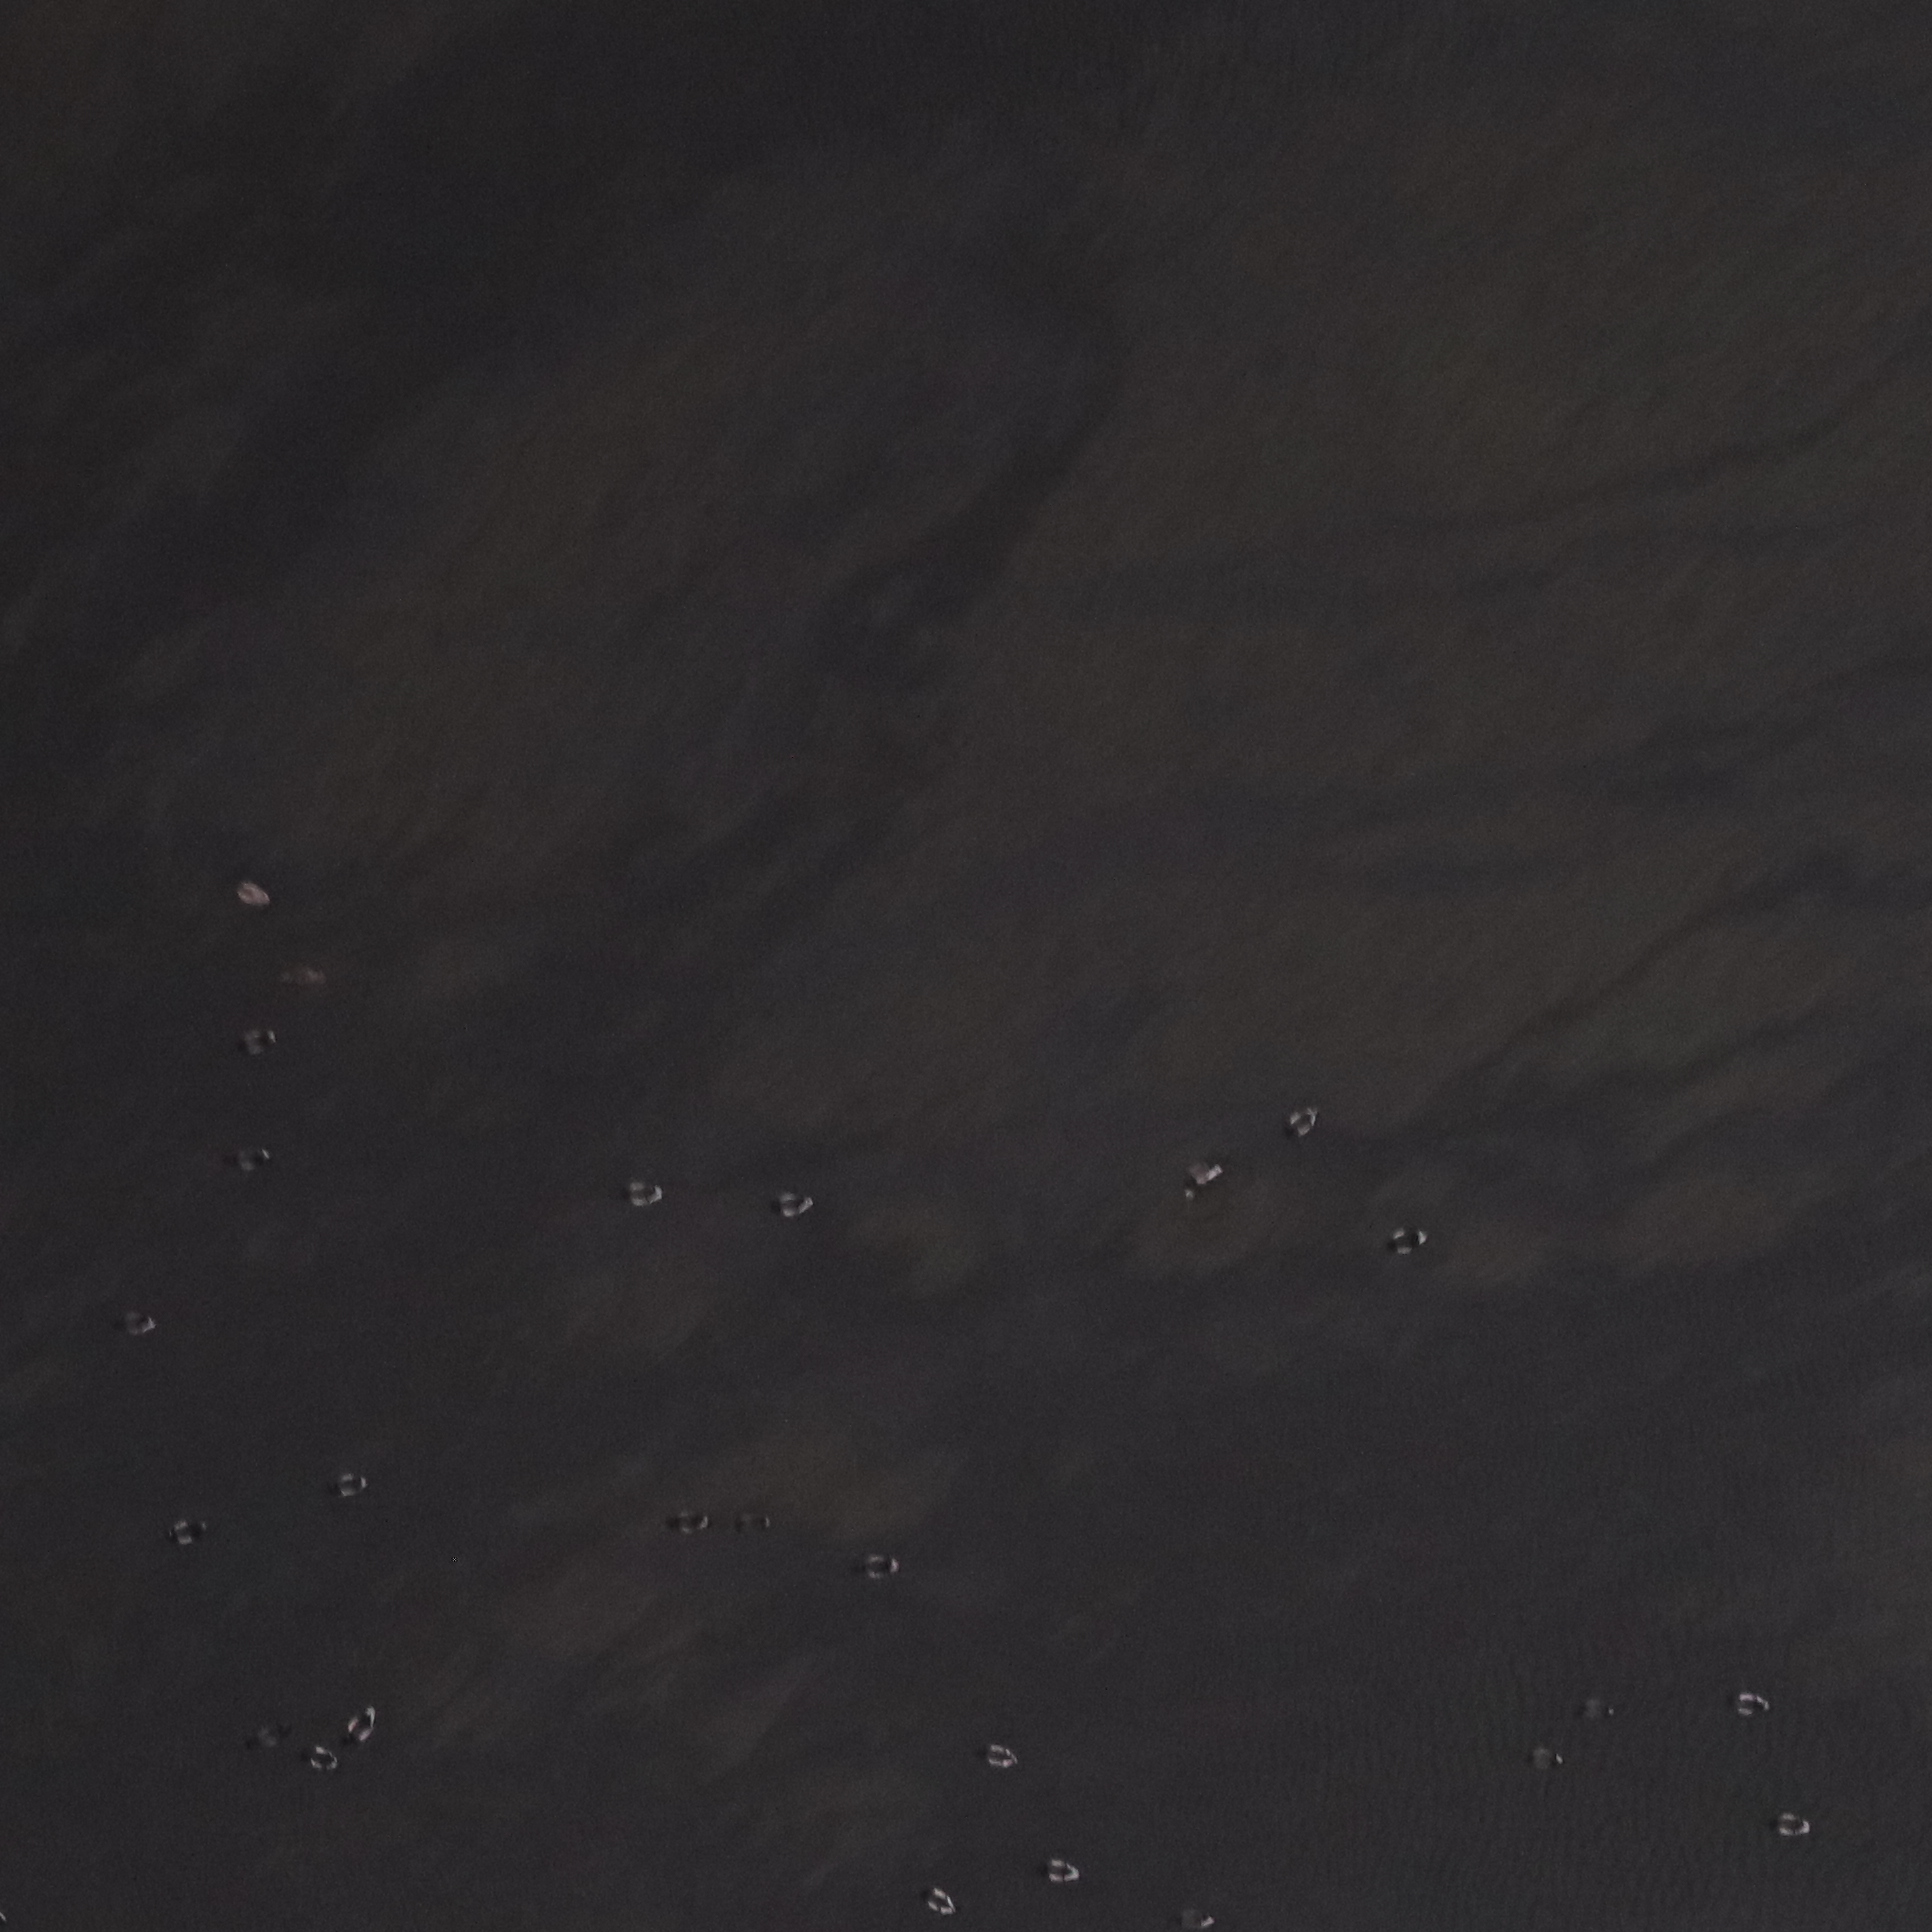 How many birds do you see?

26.